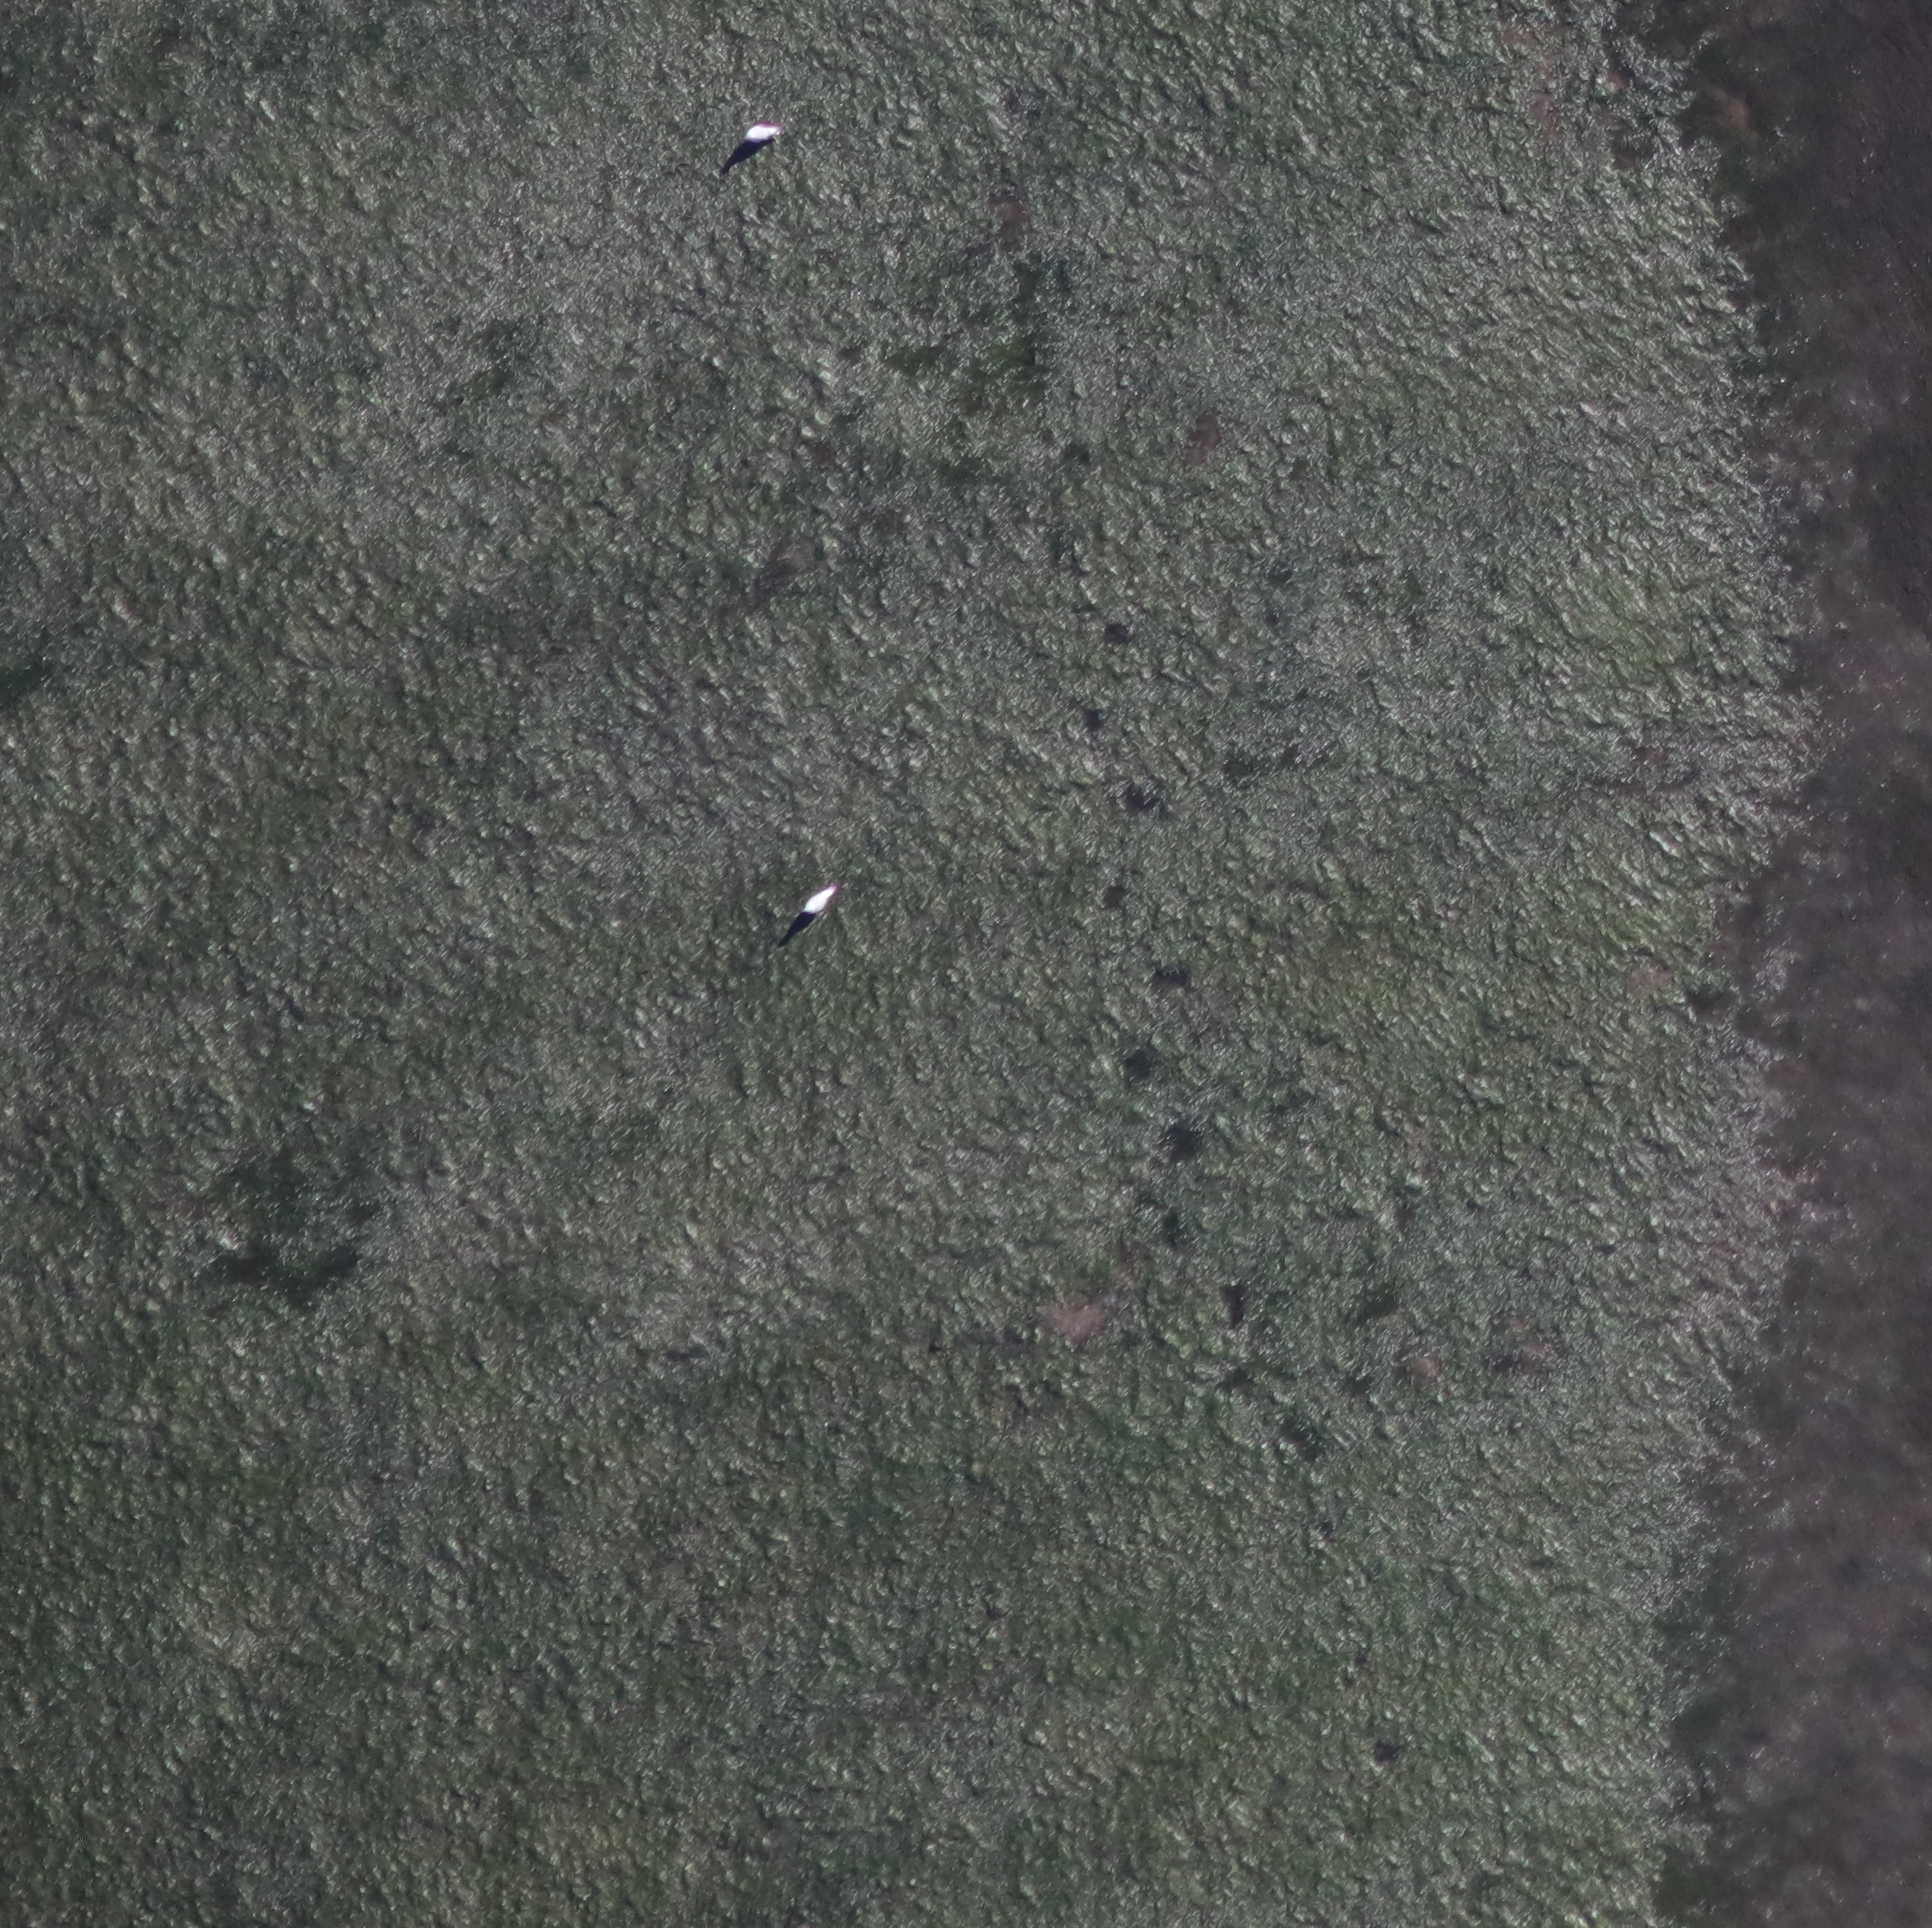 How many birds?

2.